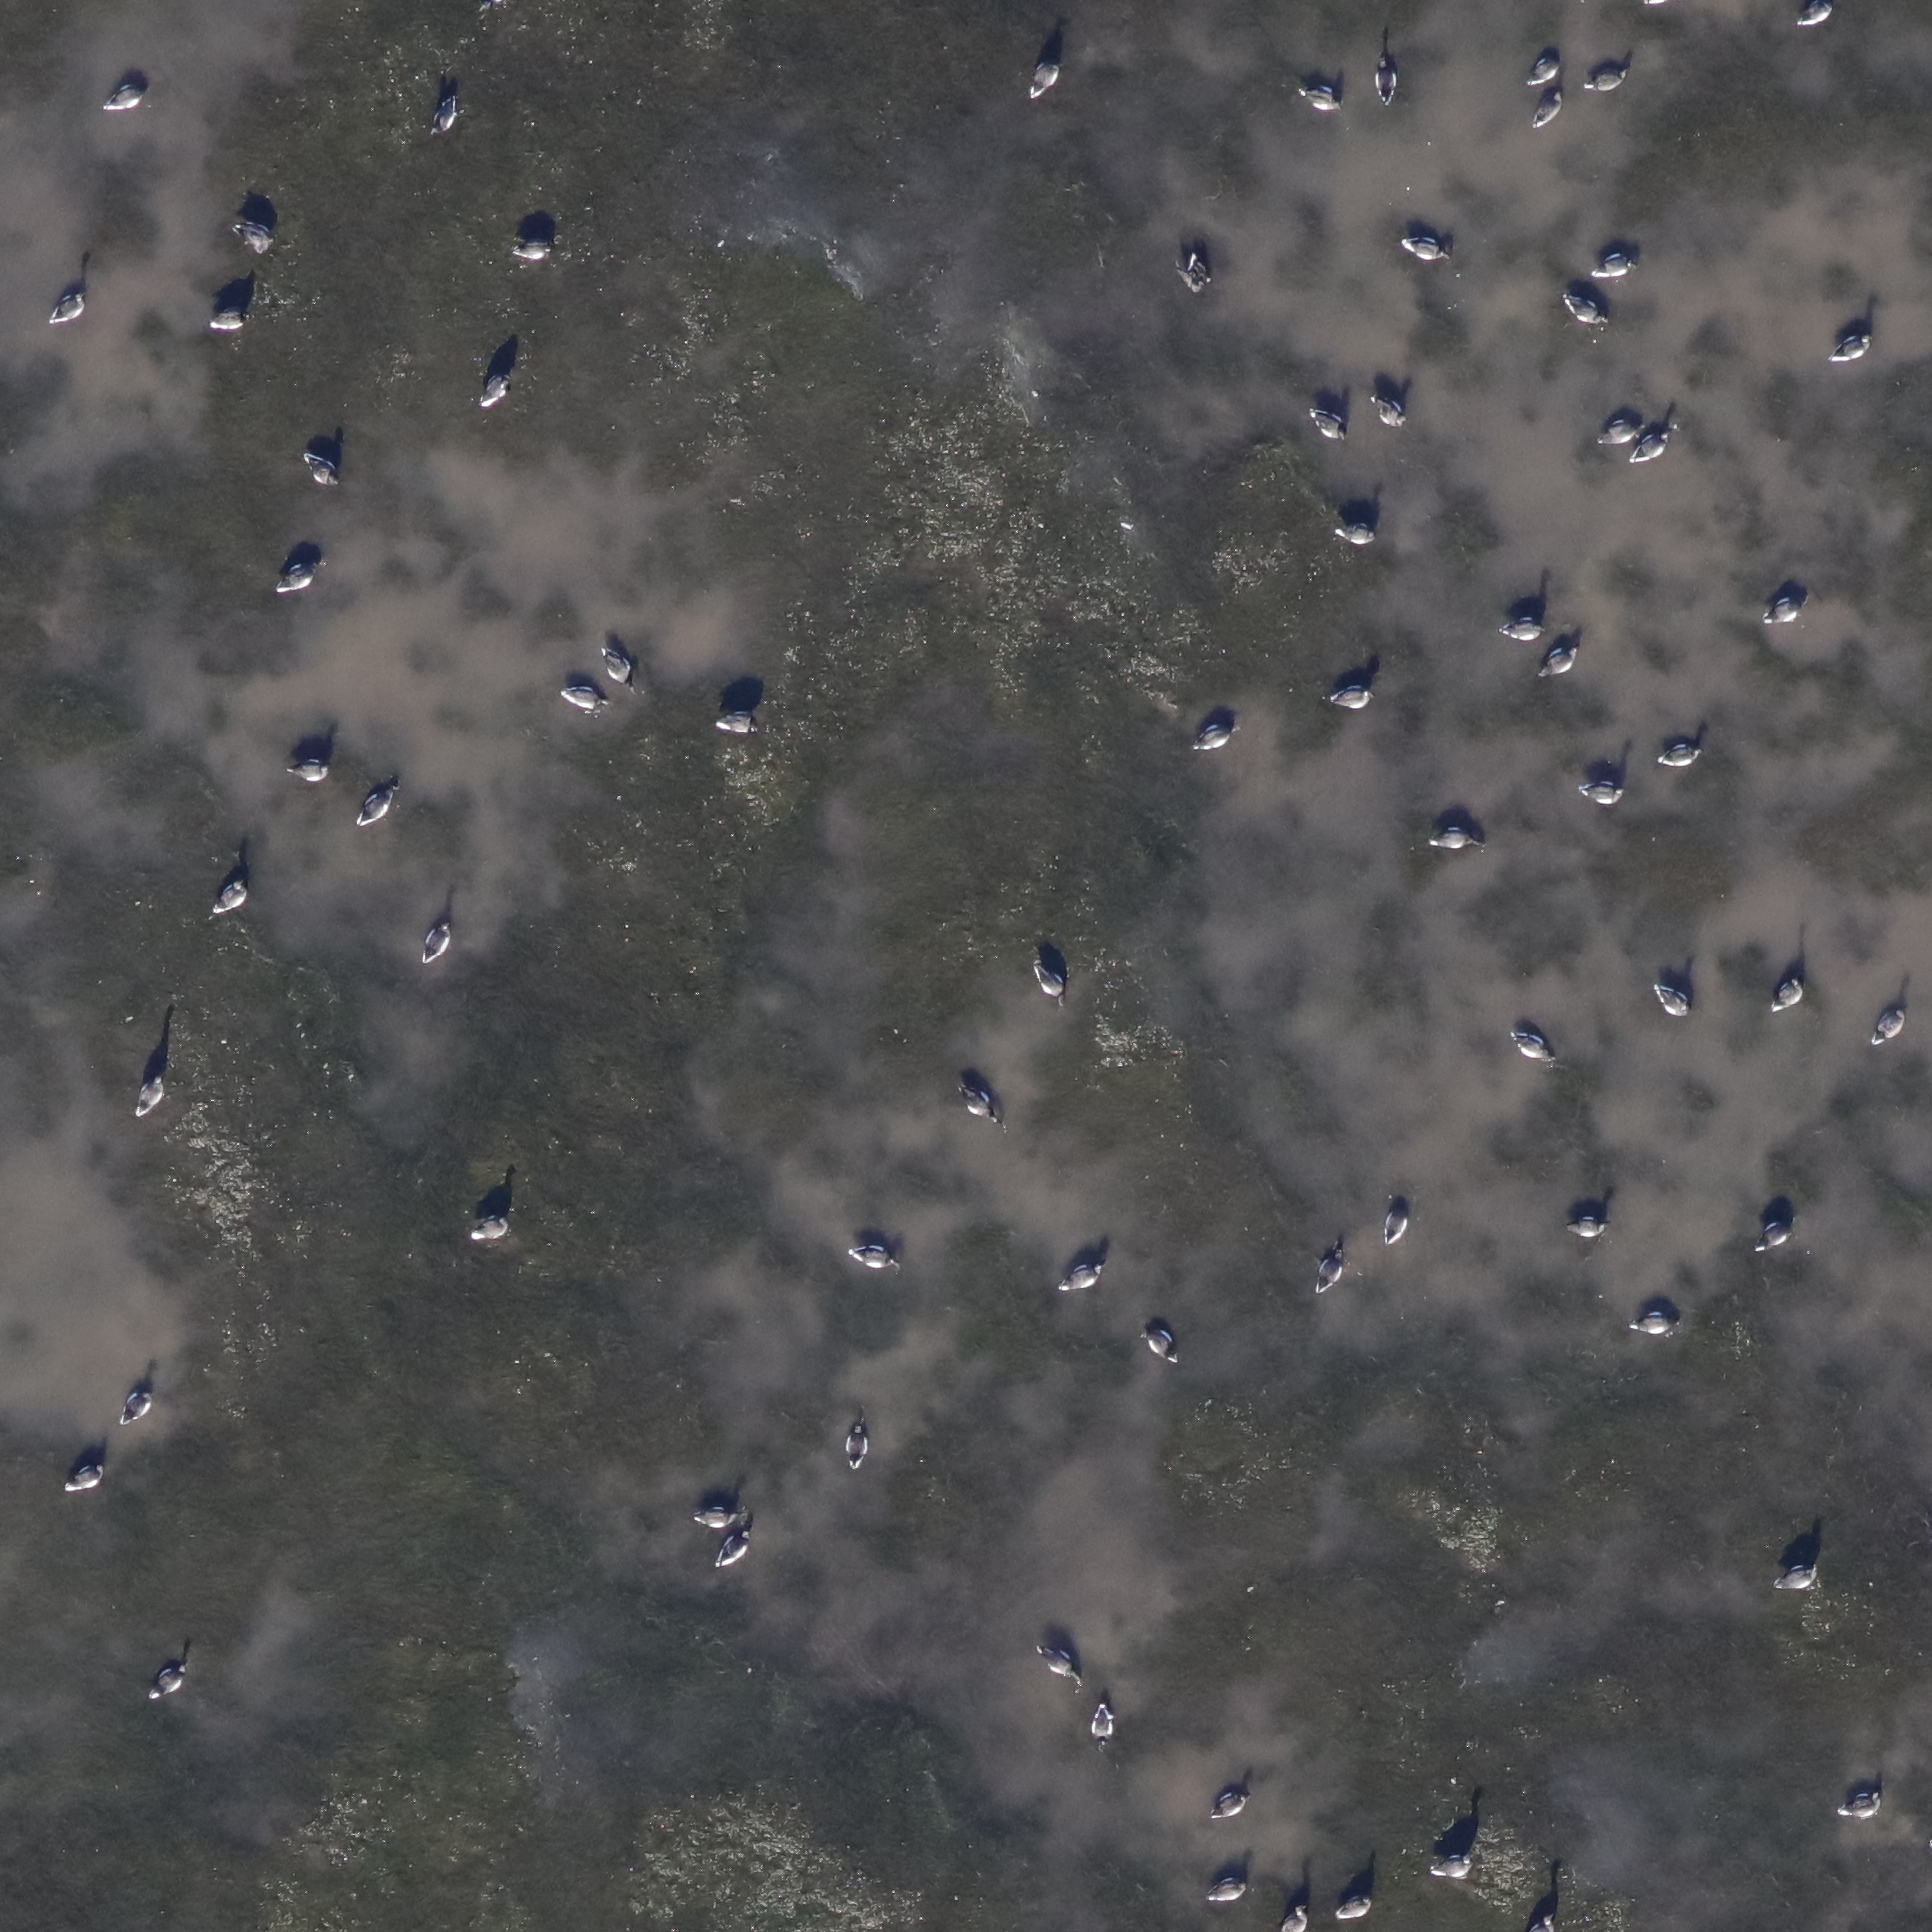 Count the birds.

72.